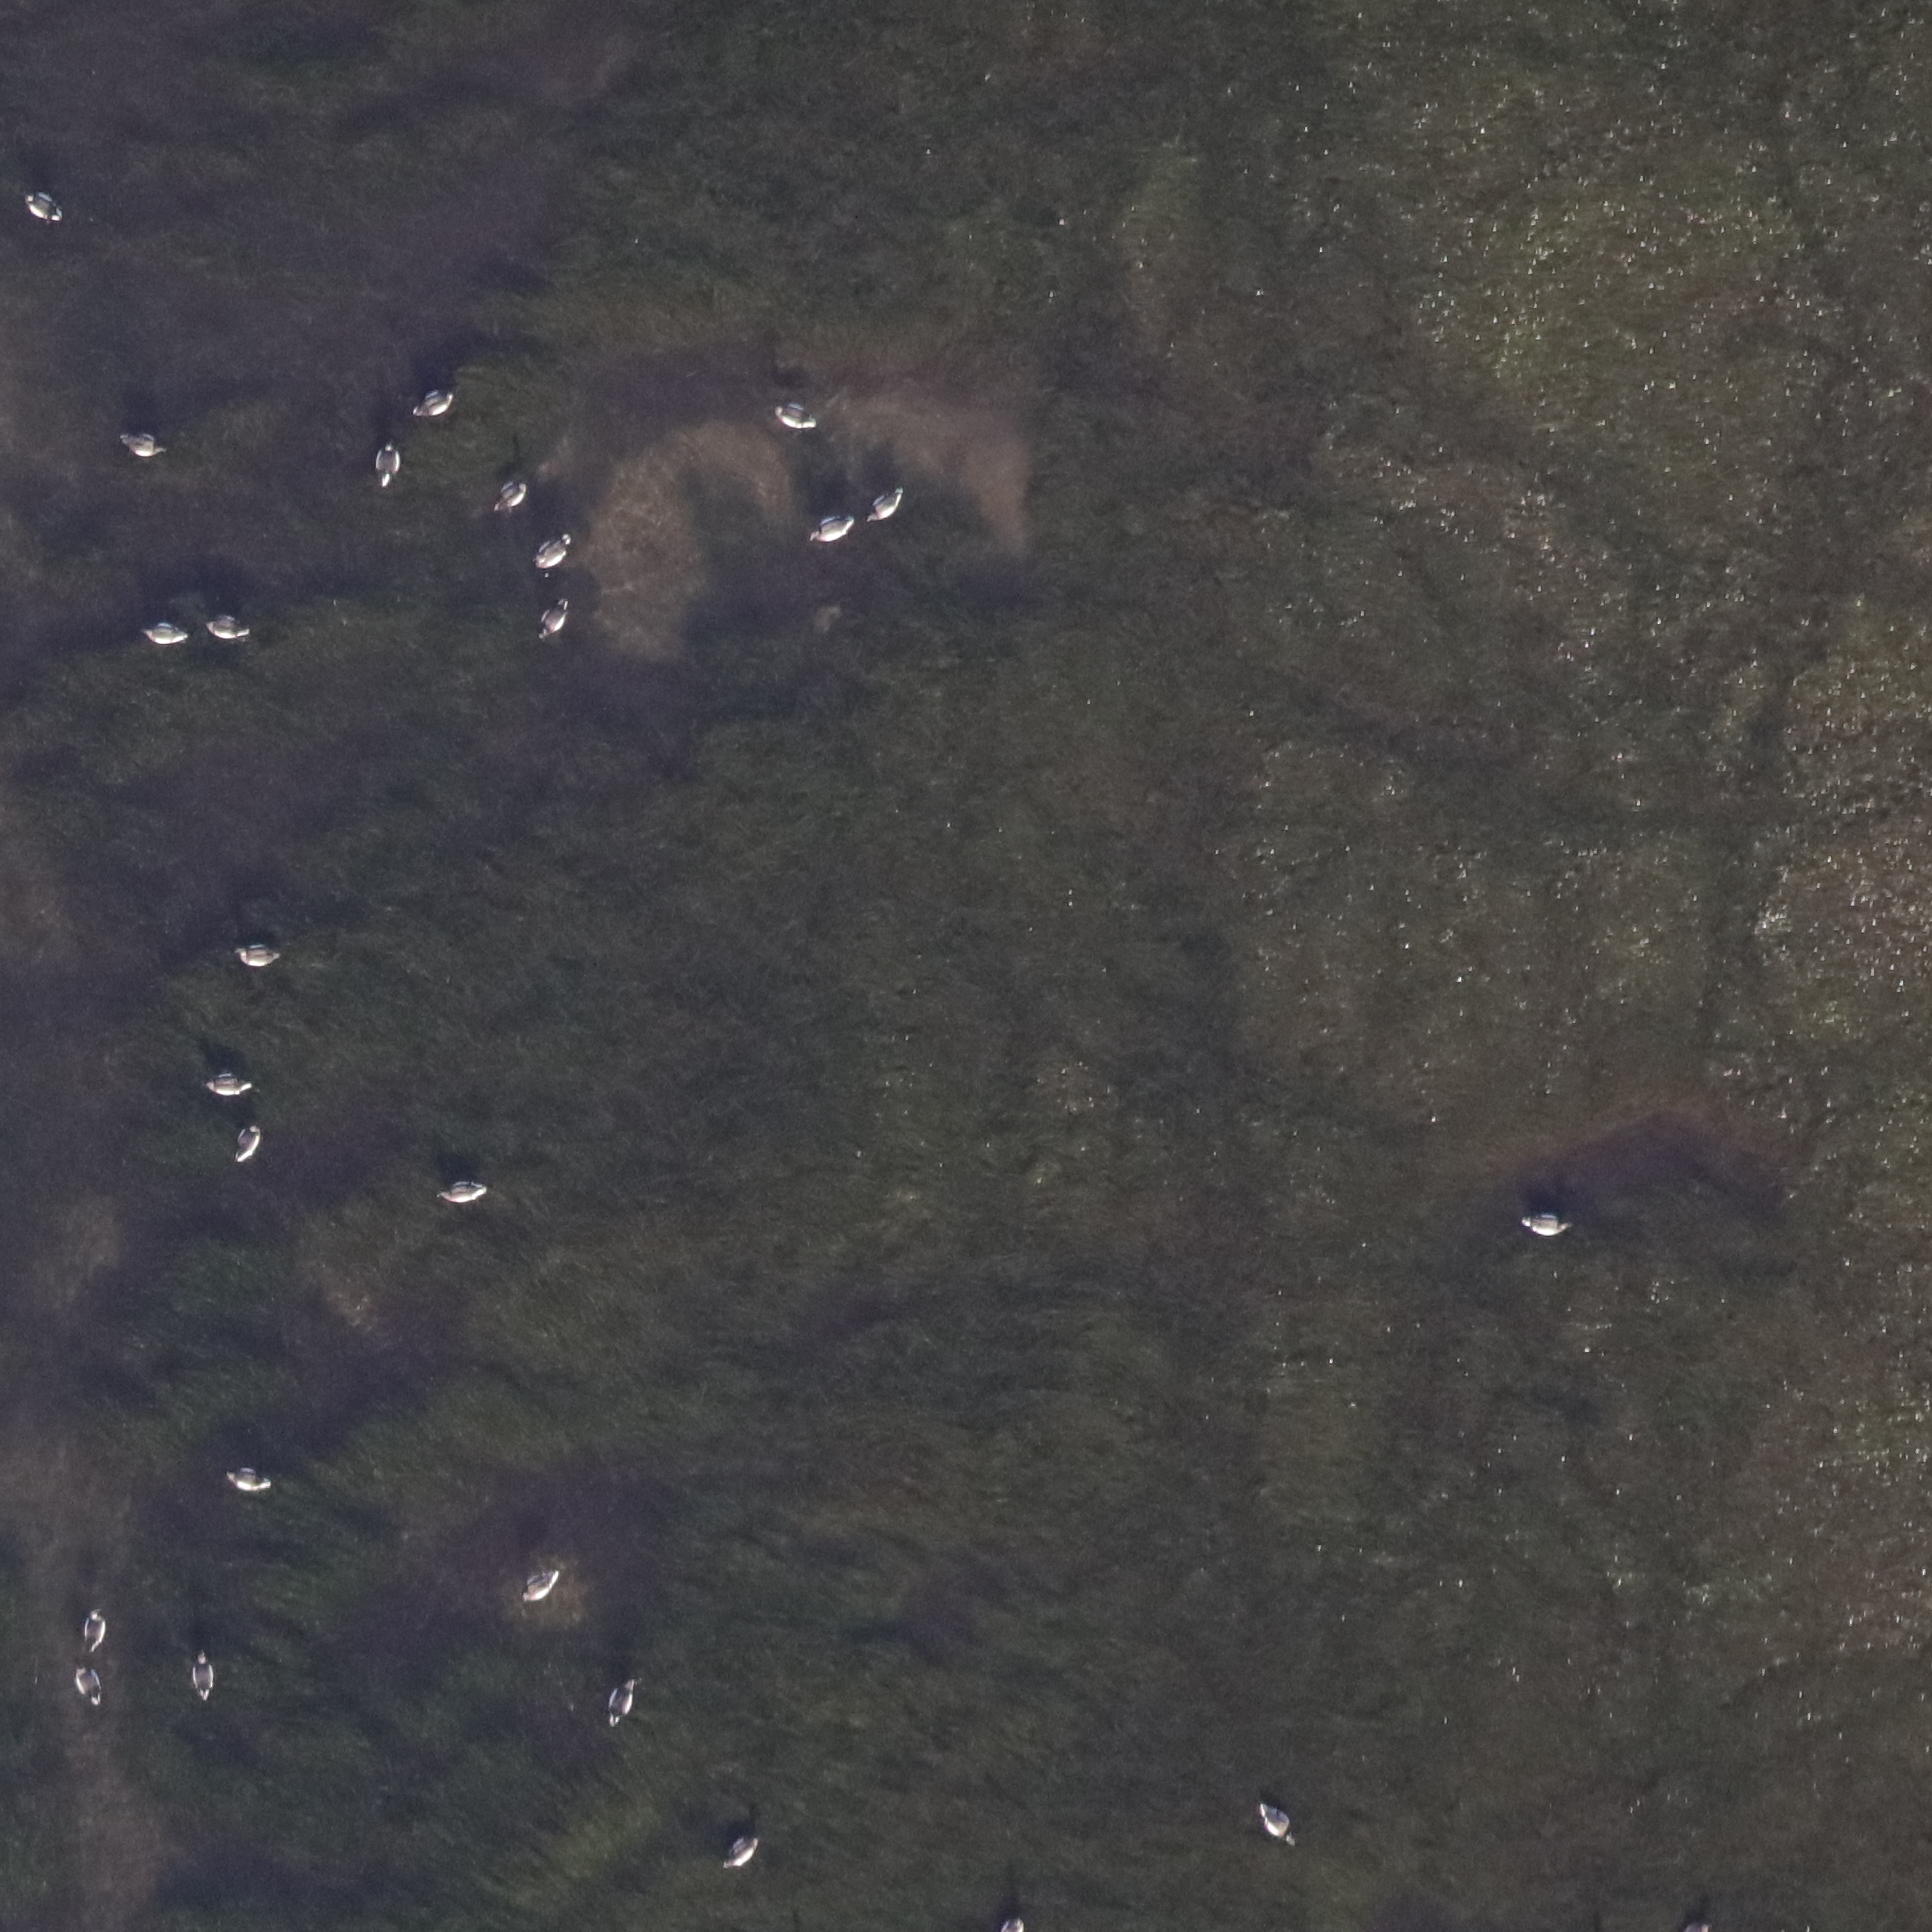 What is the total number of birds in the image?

25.